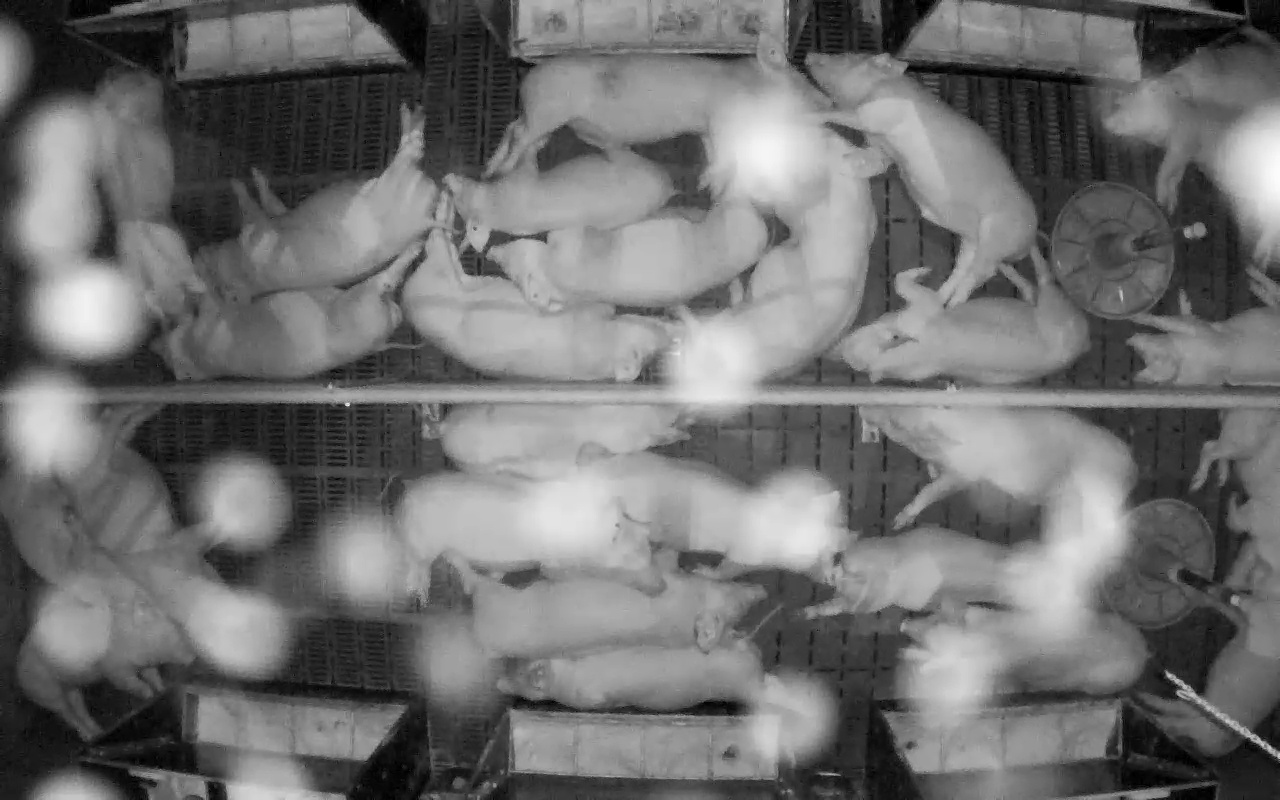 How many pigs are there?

26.